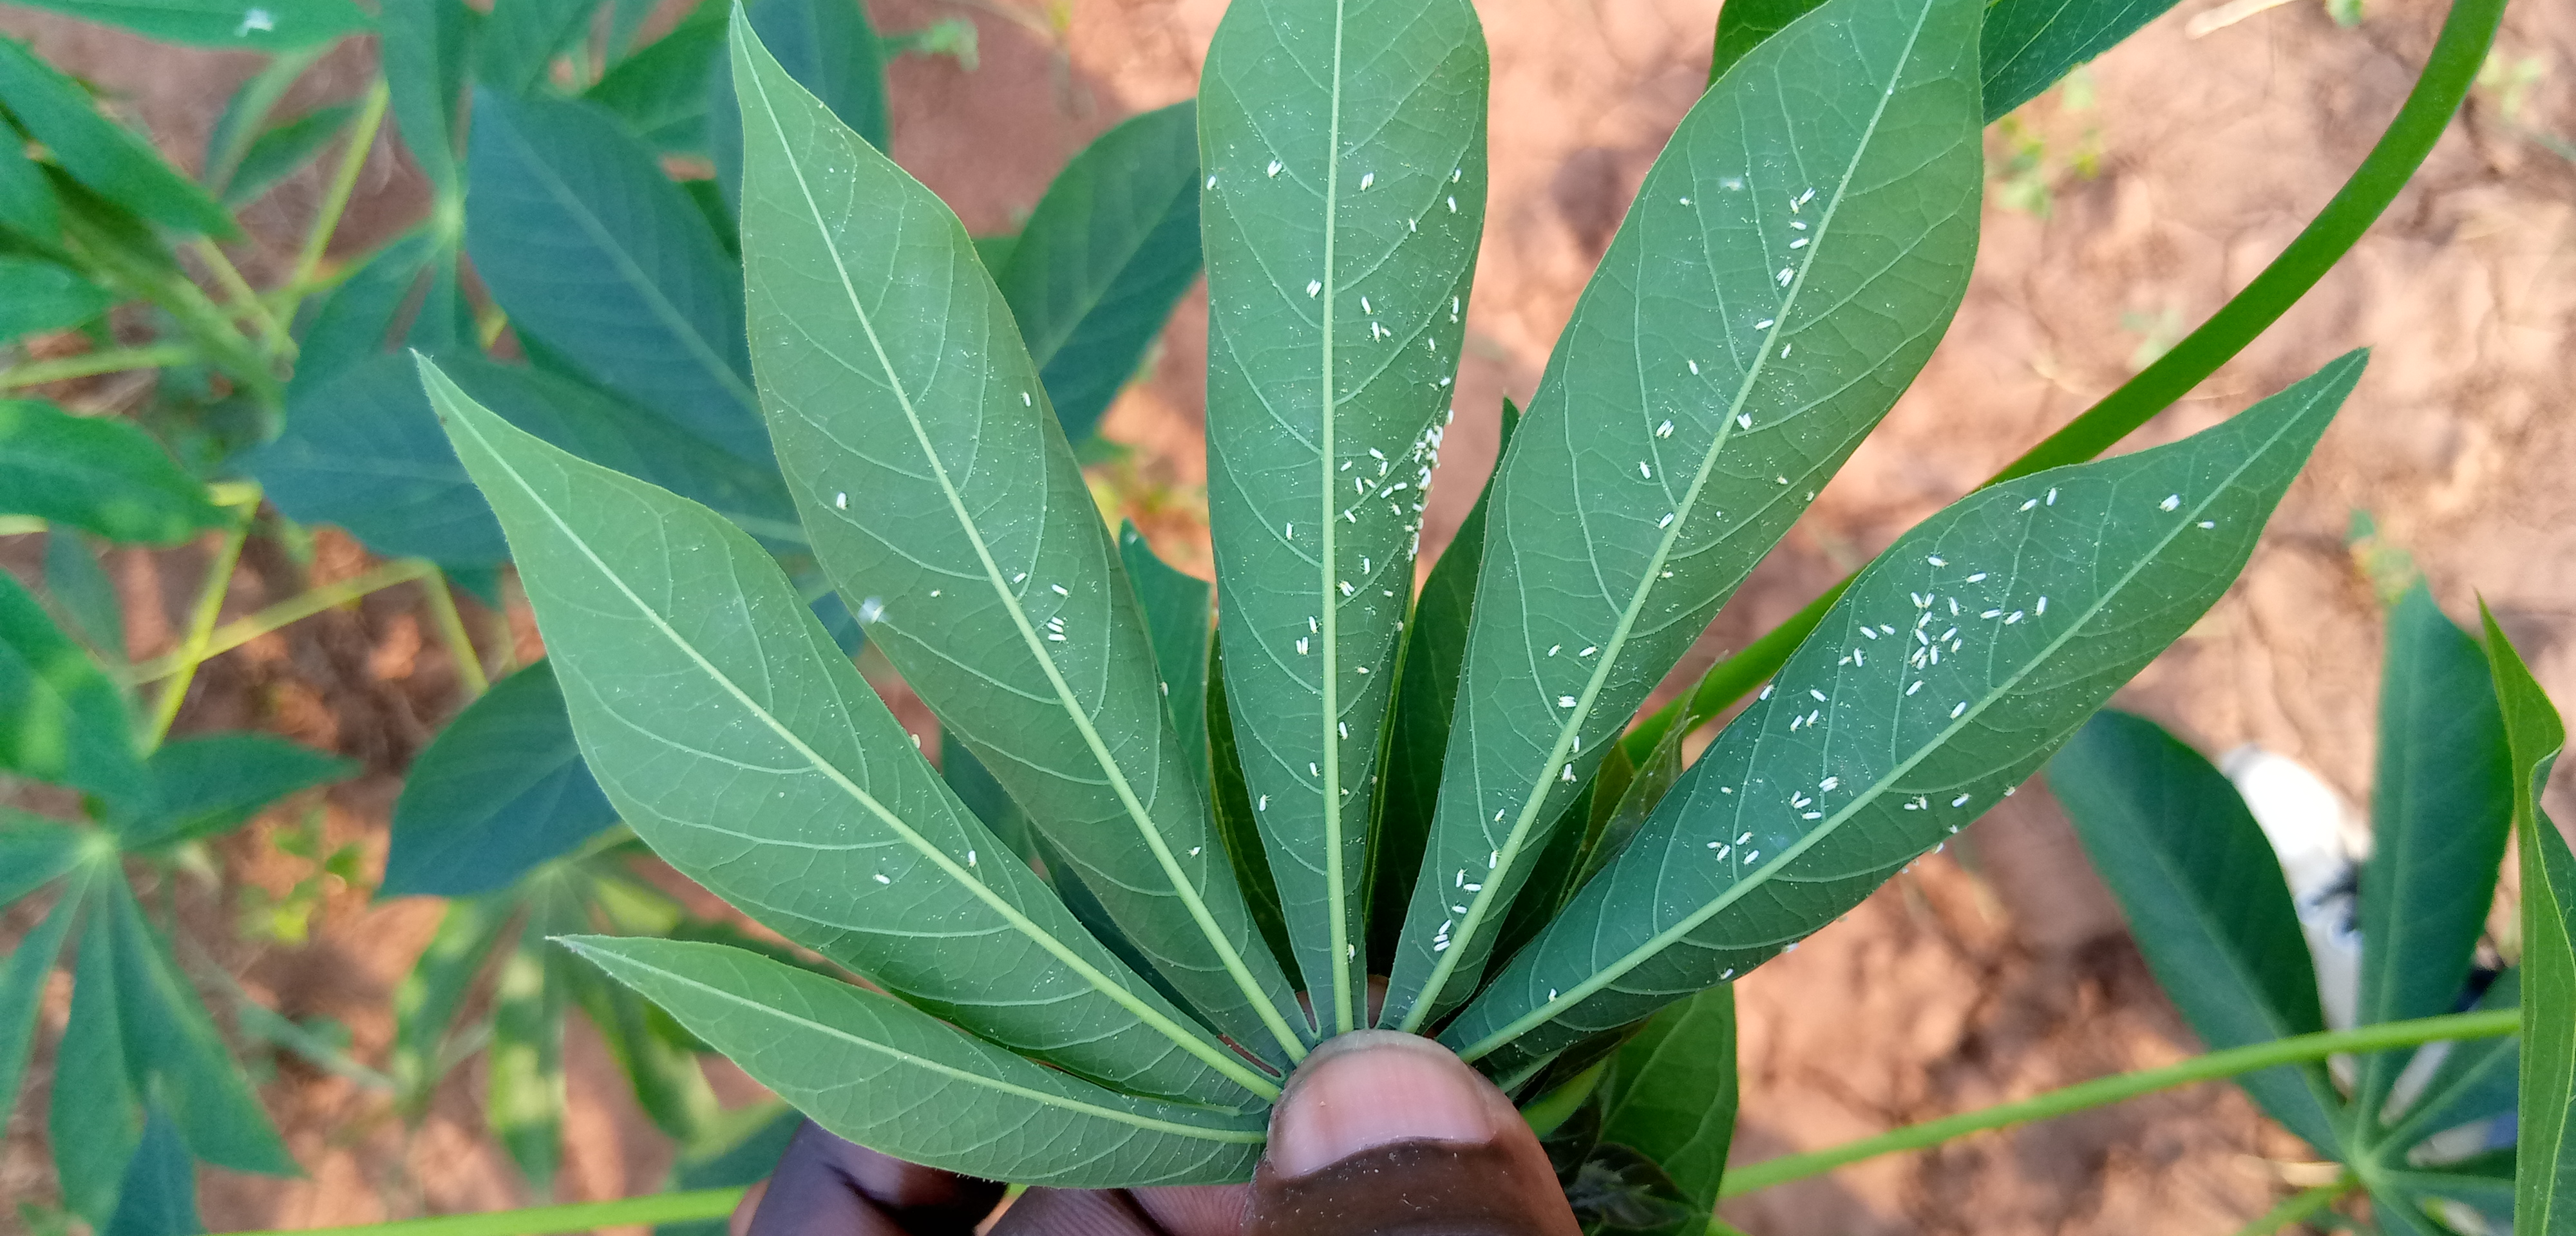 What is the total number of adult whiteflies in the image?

135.